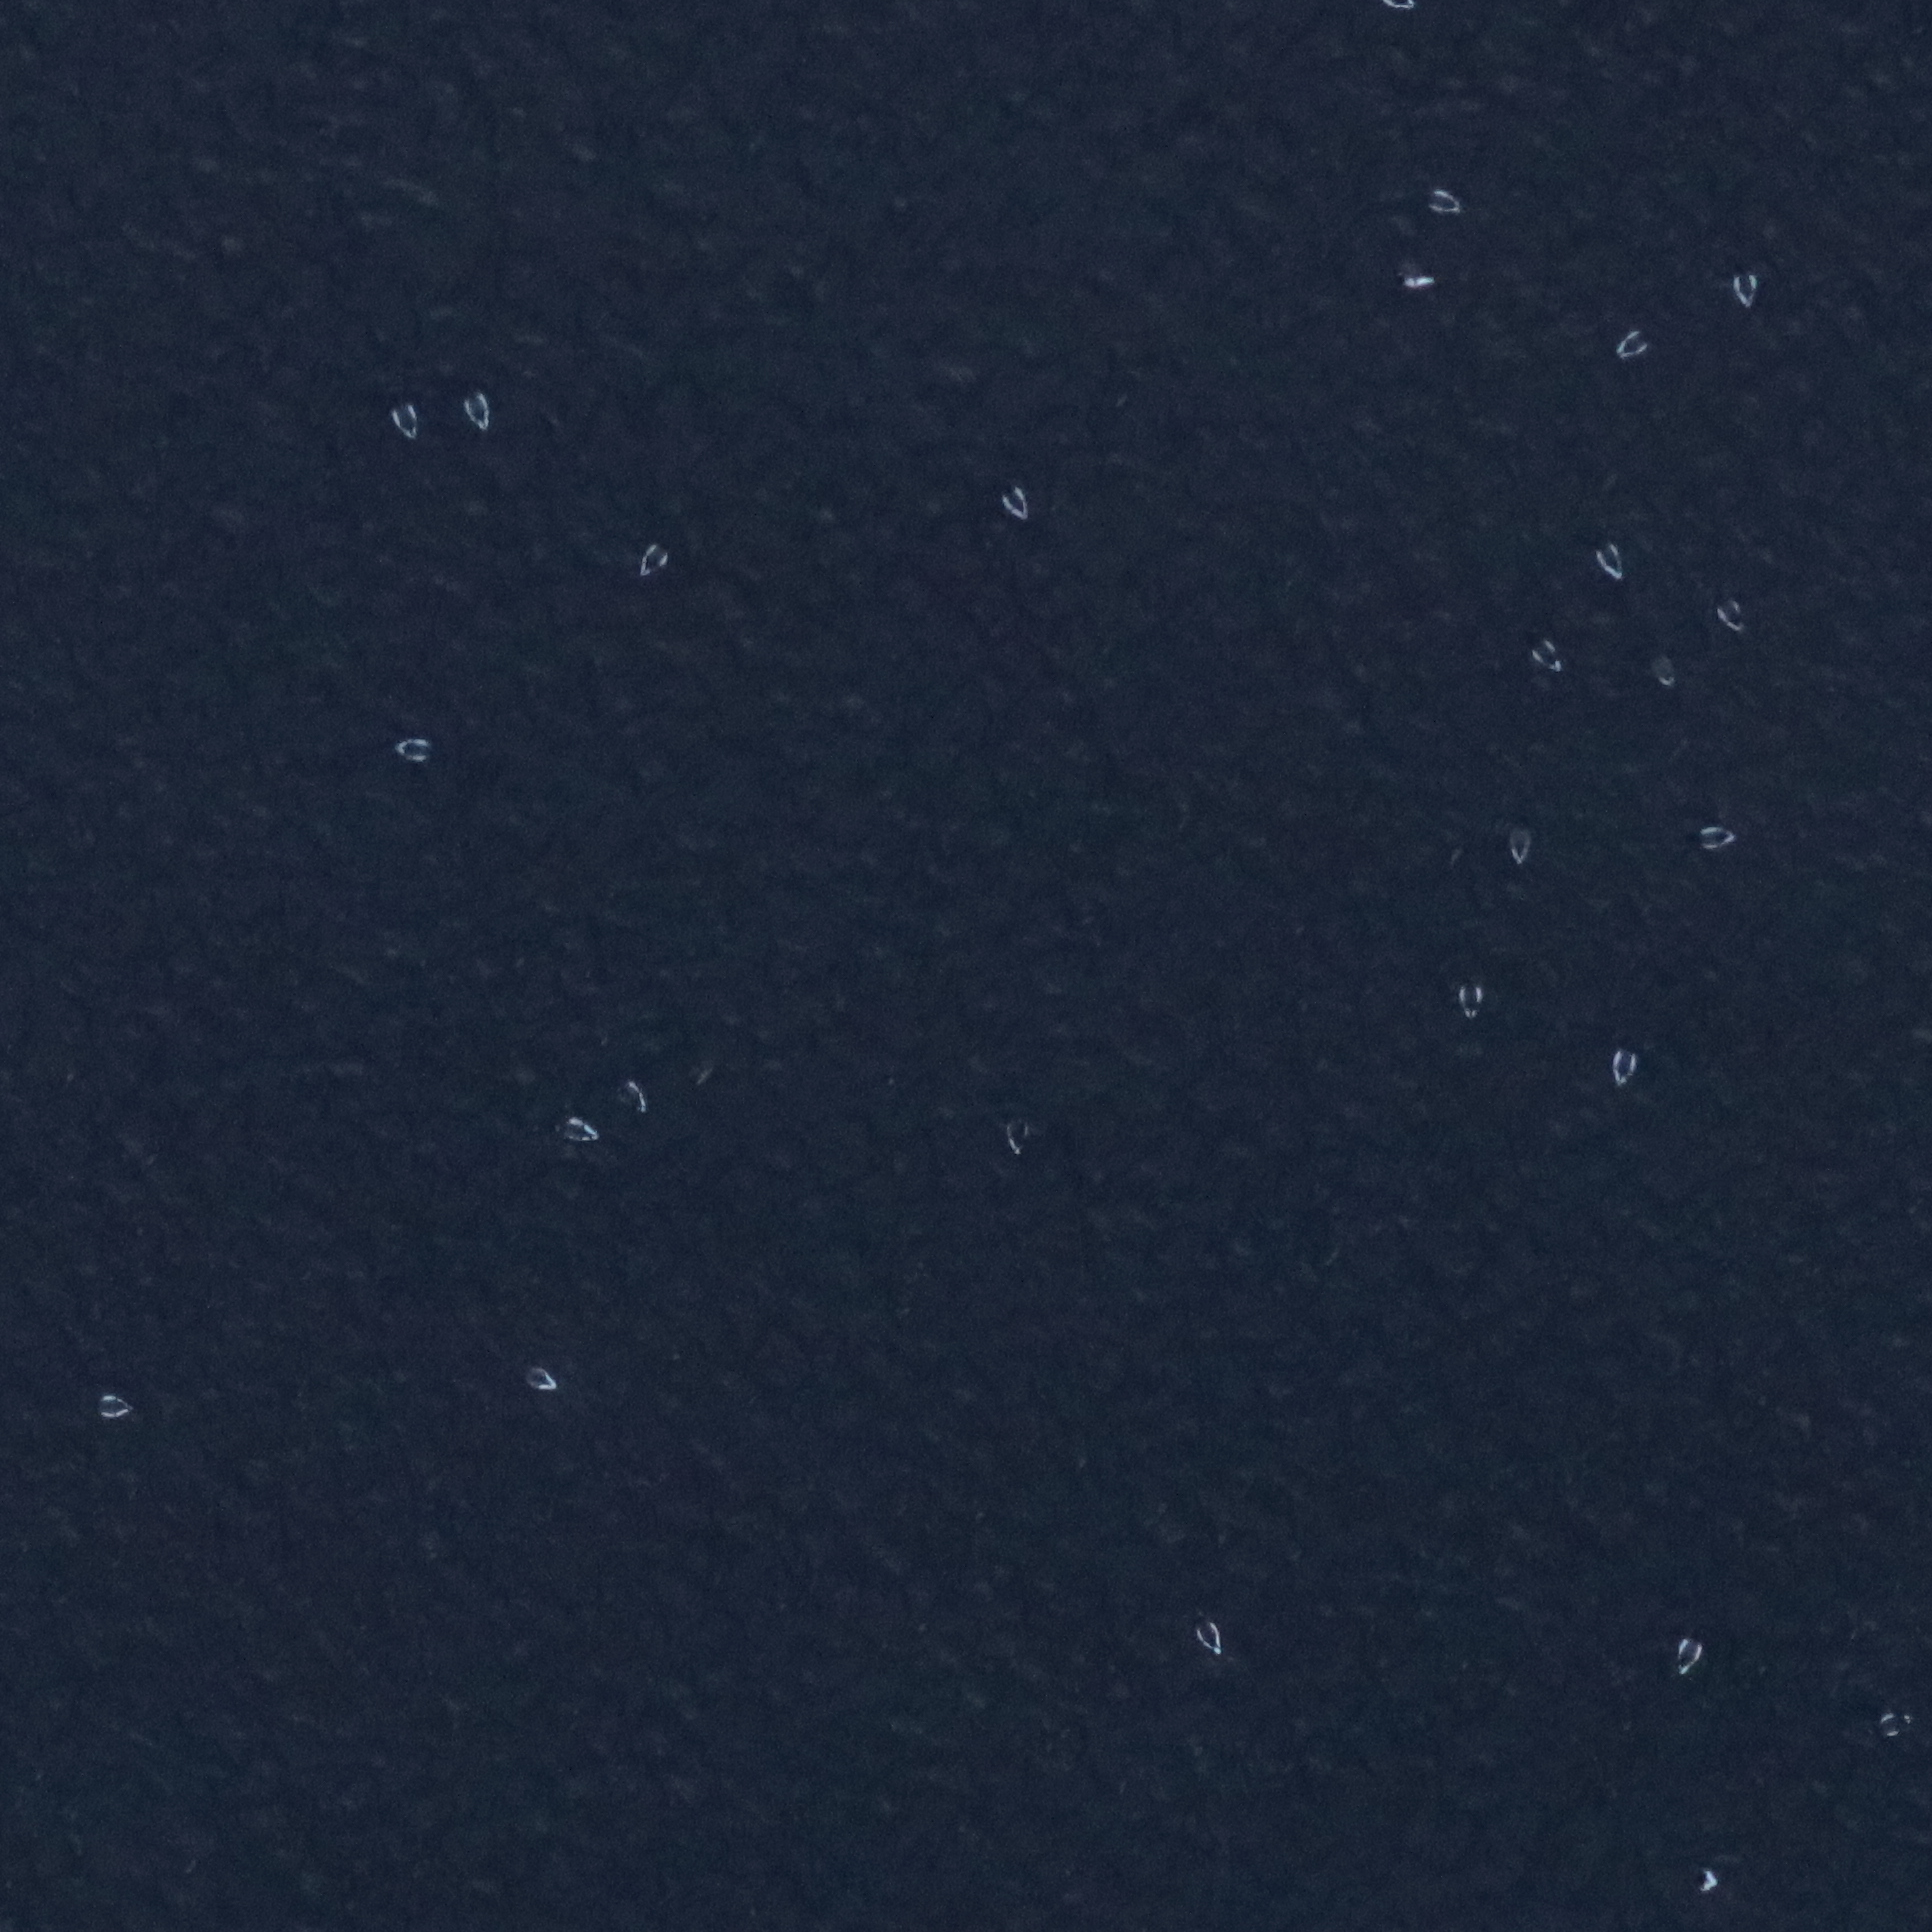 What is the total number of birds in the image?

26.